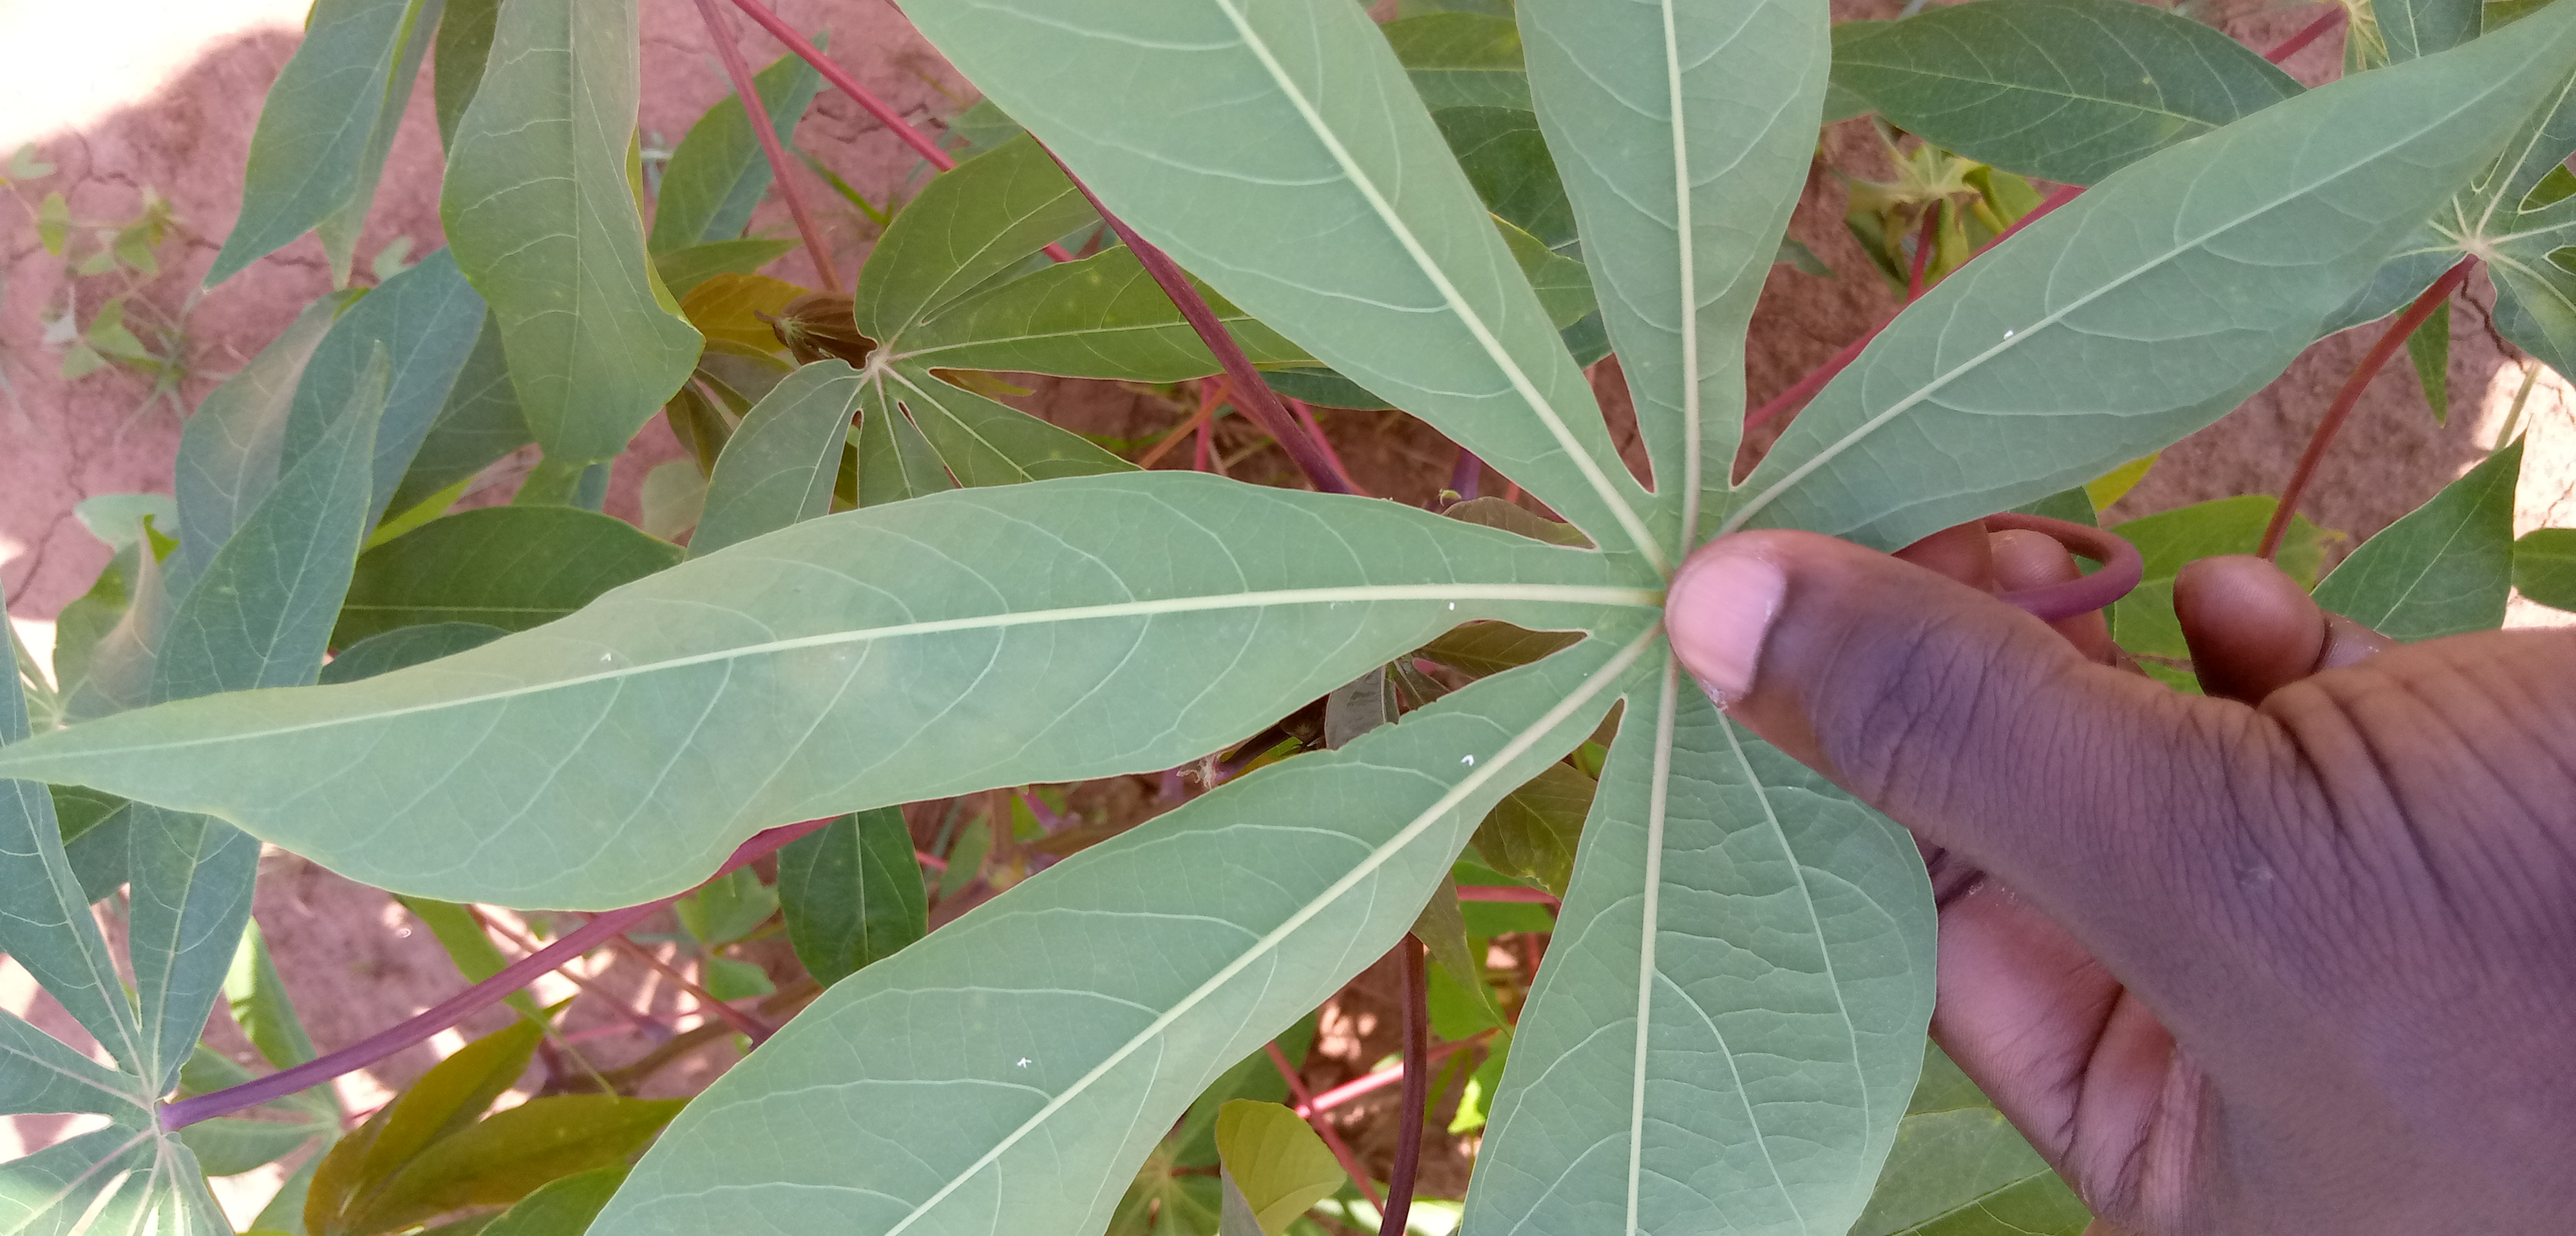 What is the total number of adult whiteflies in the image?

5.